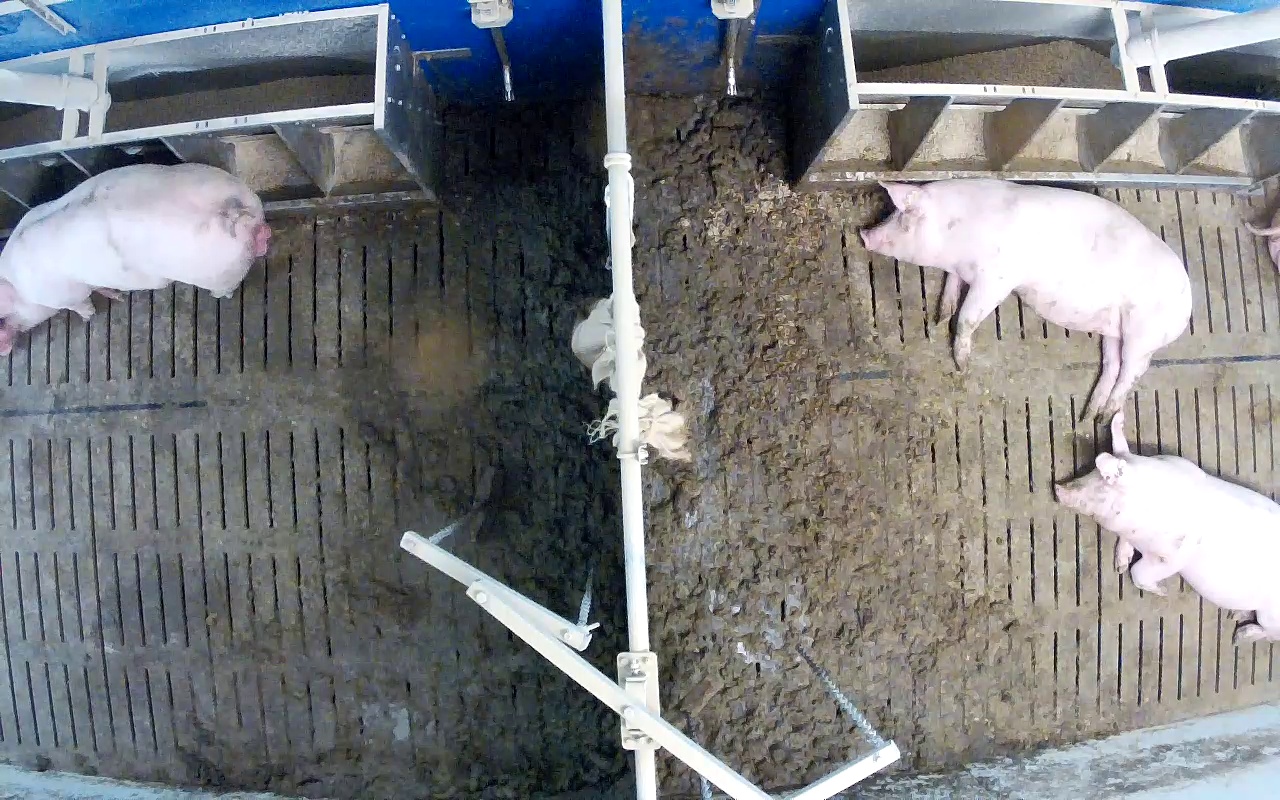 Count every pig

3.